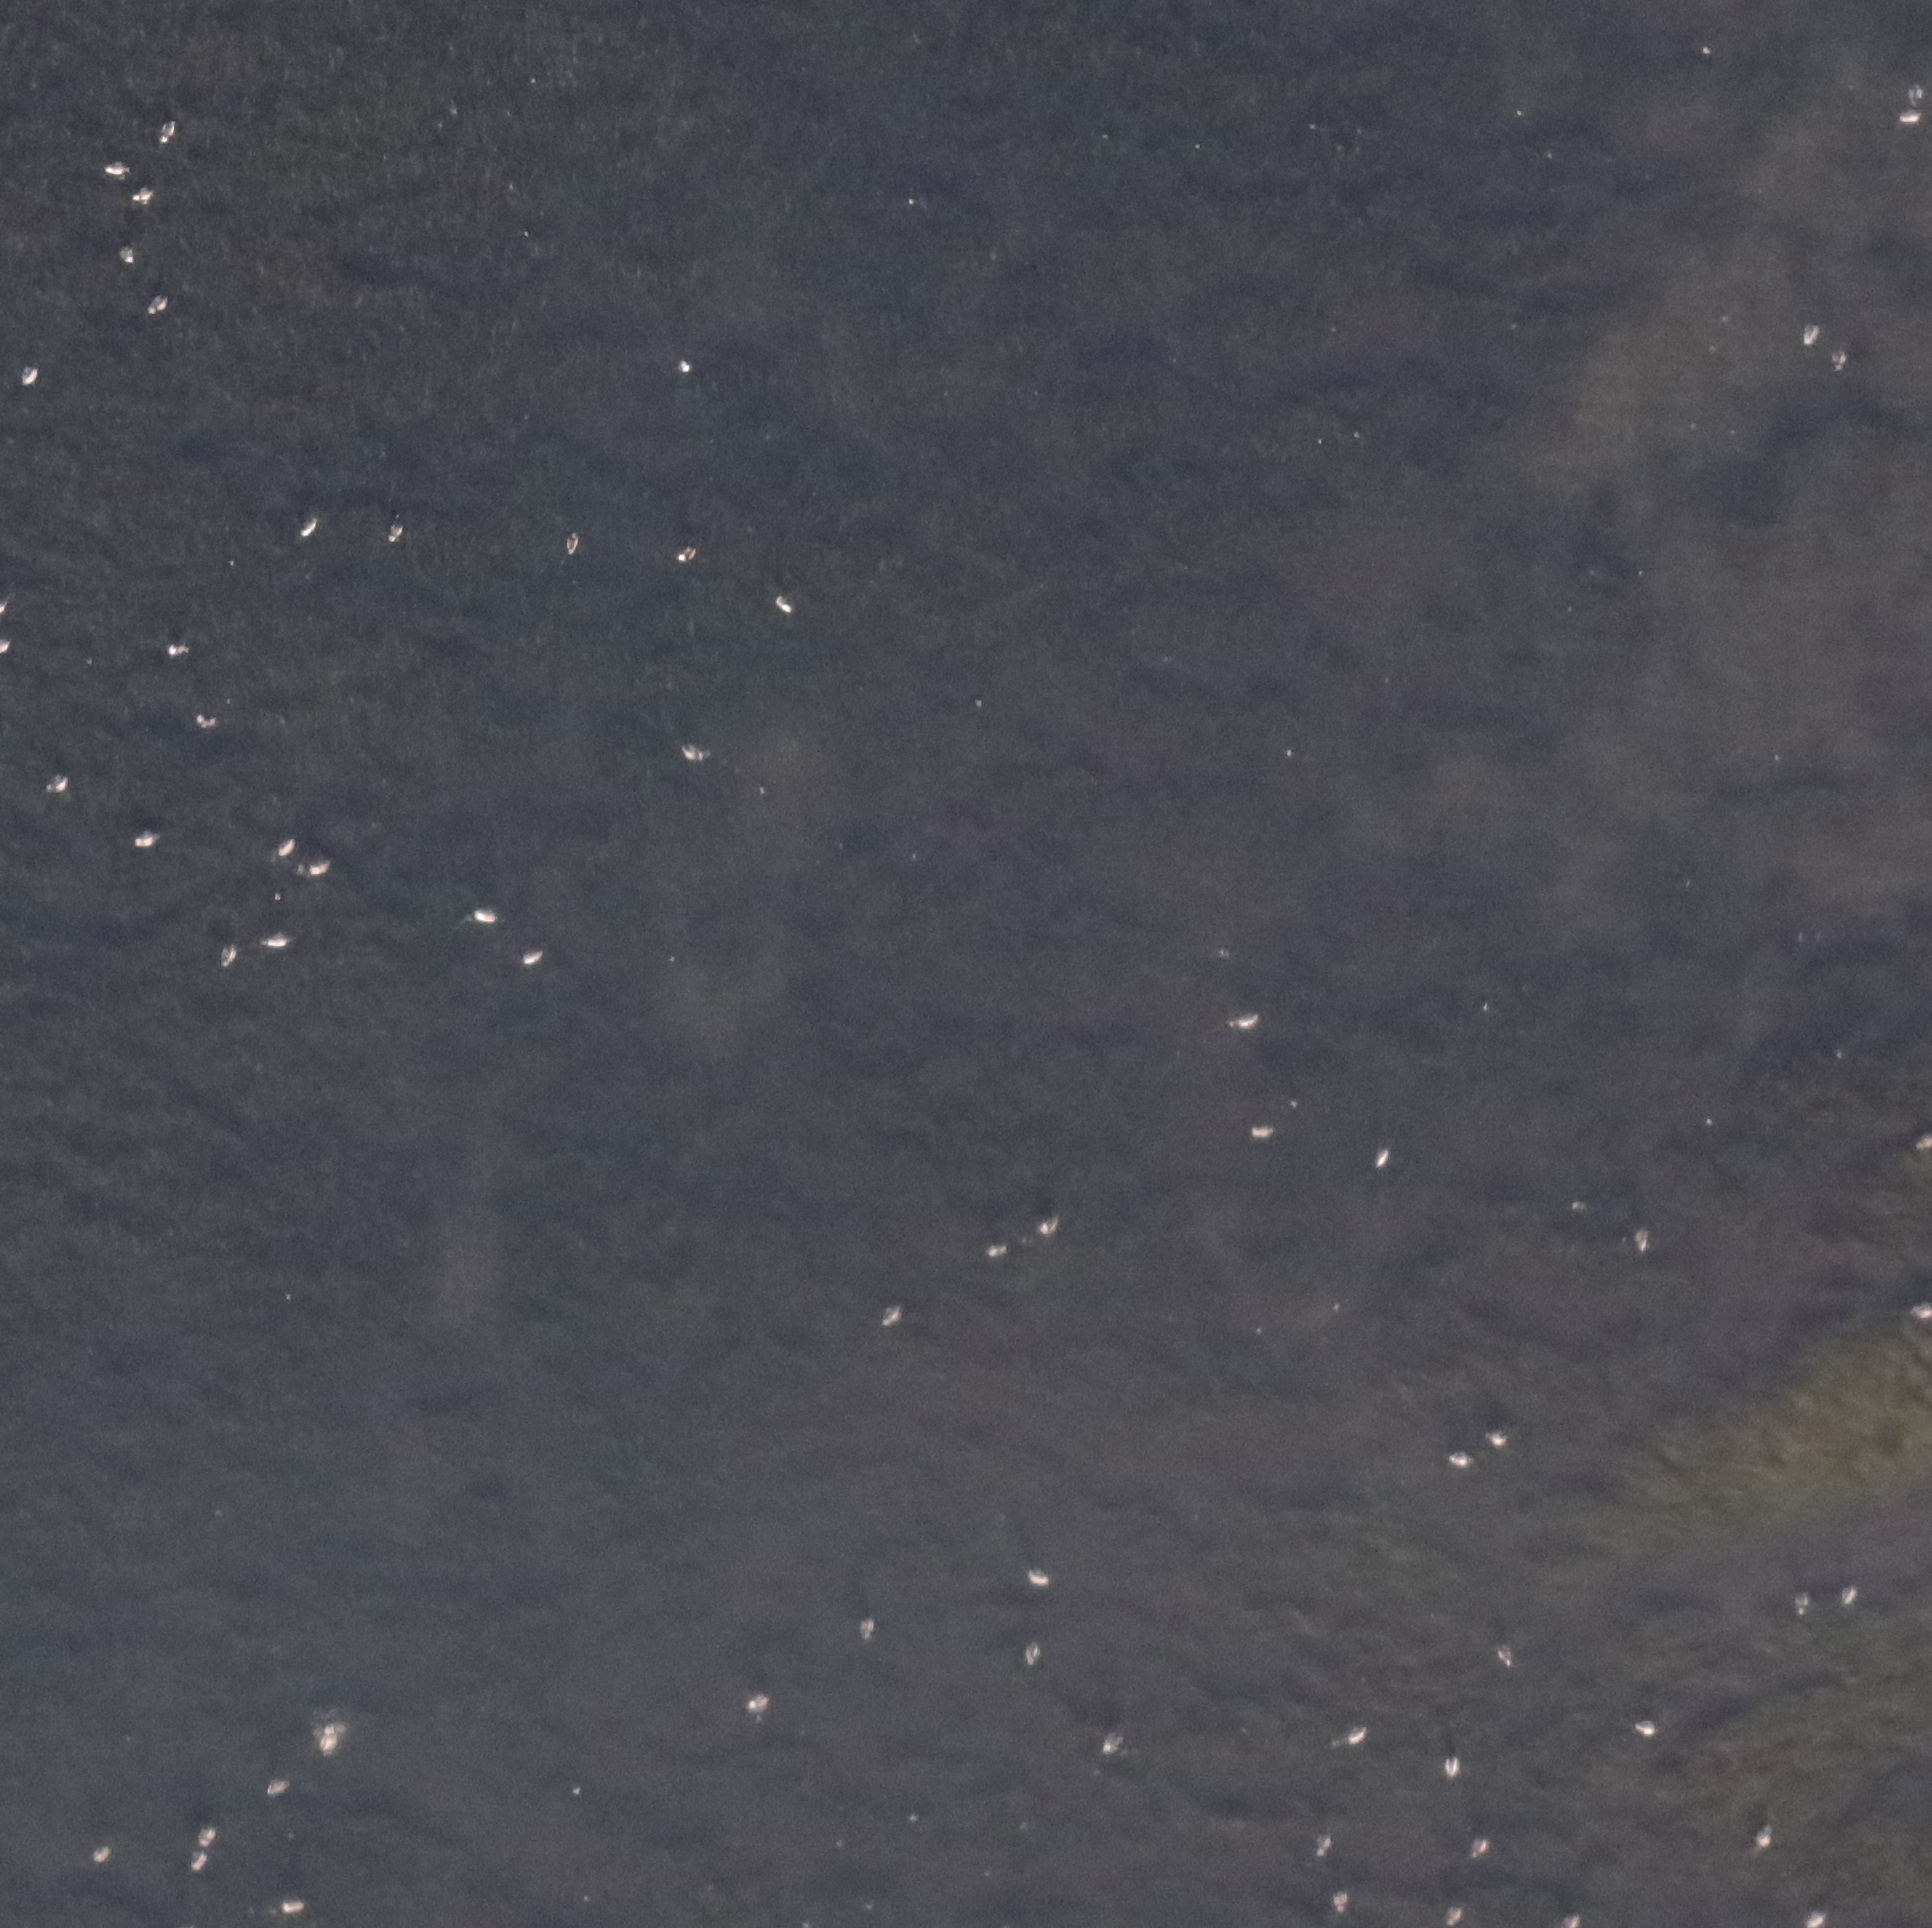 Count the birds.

61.